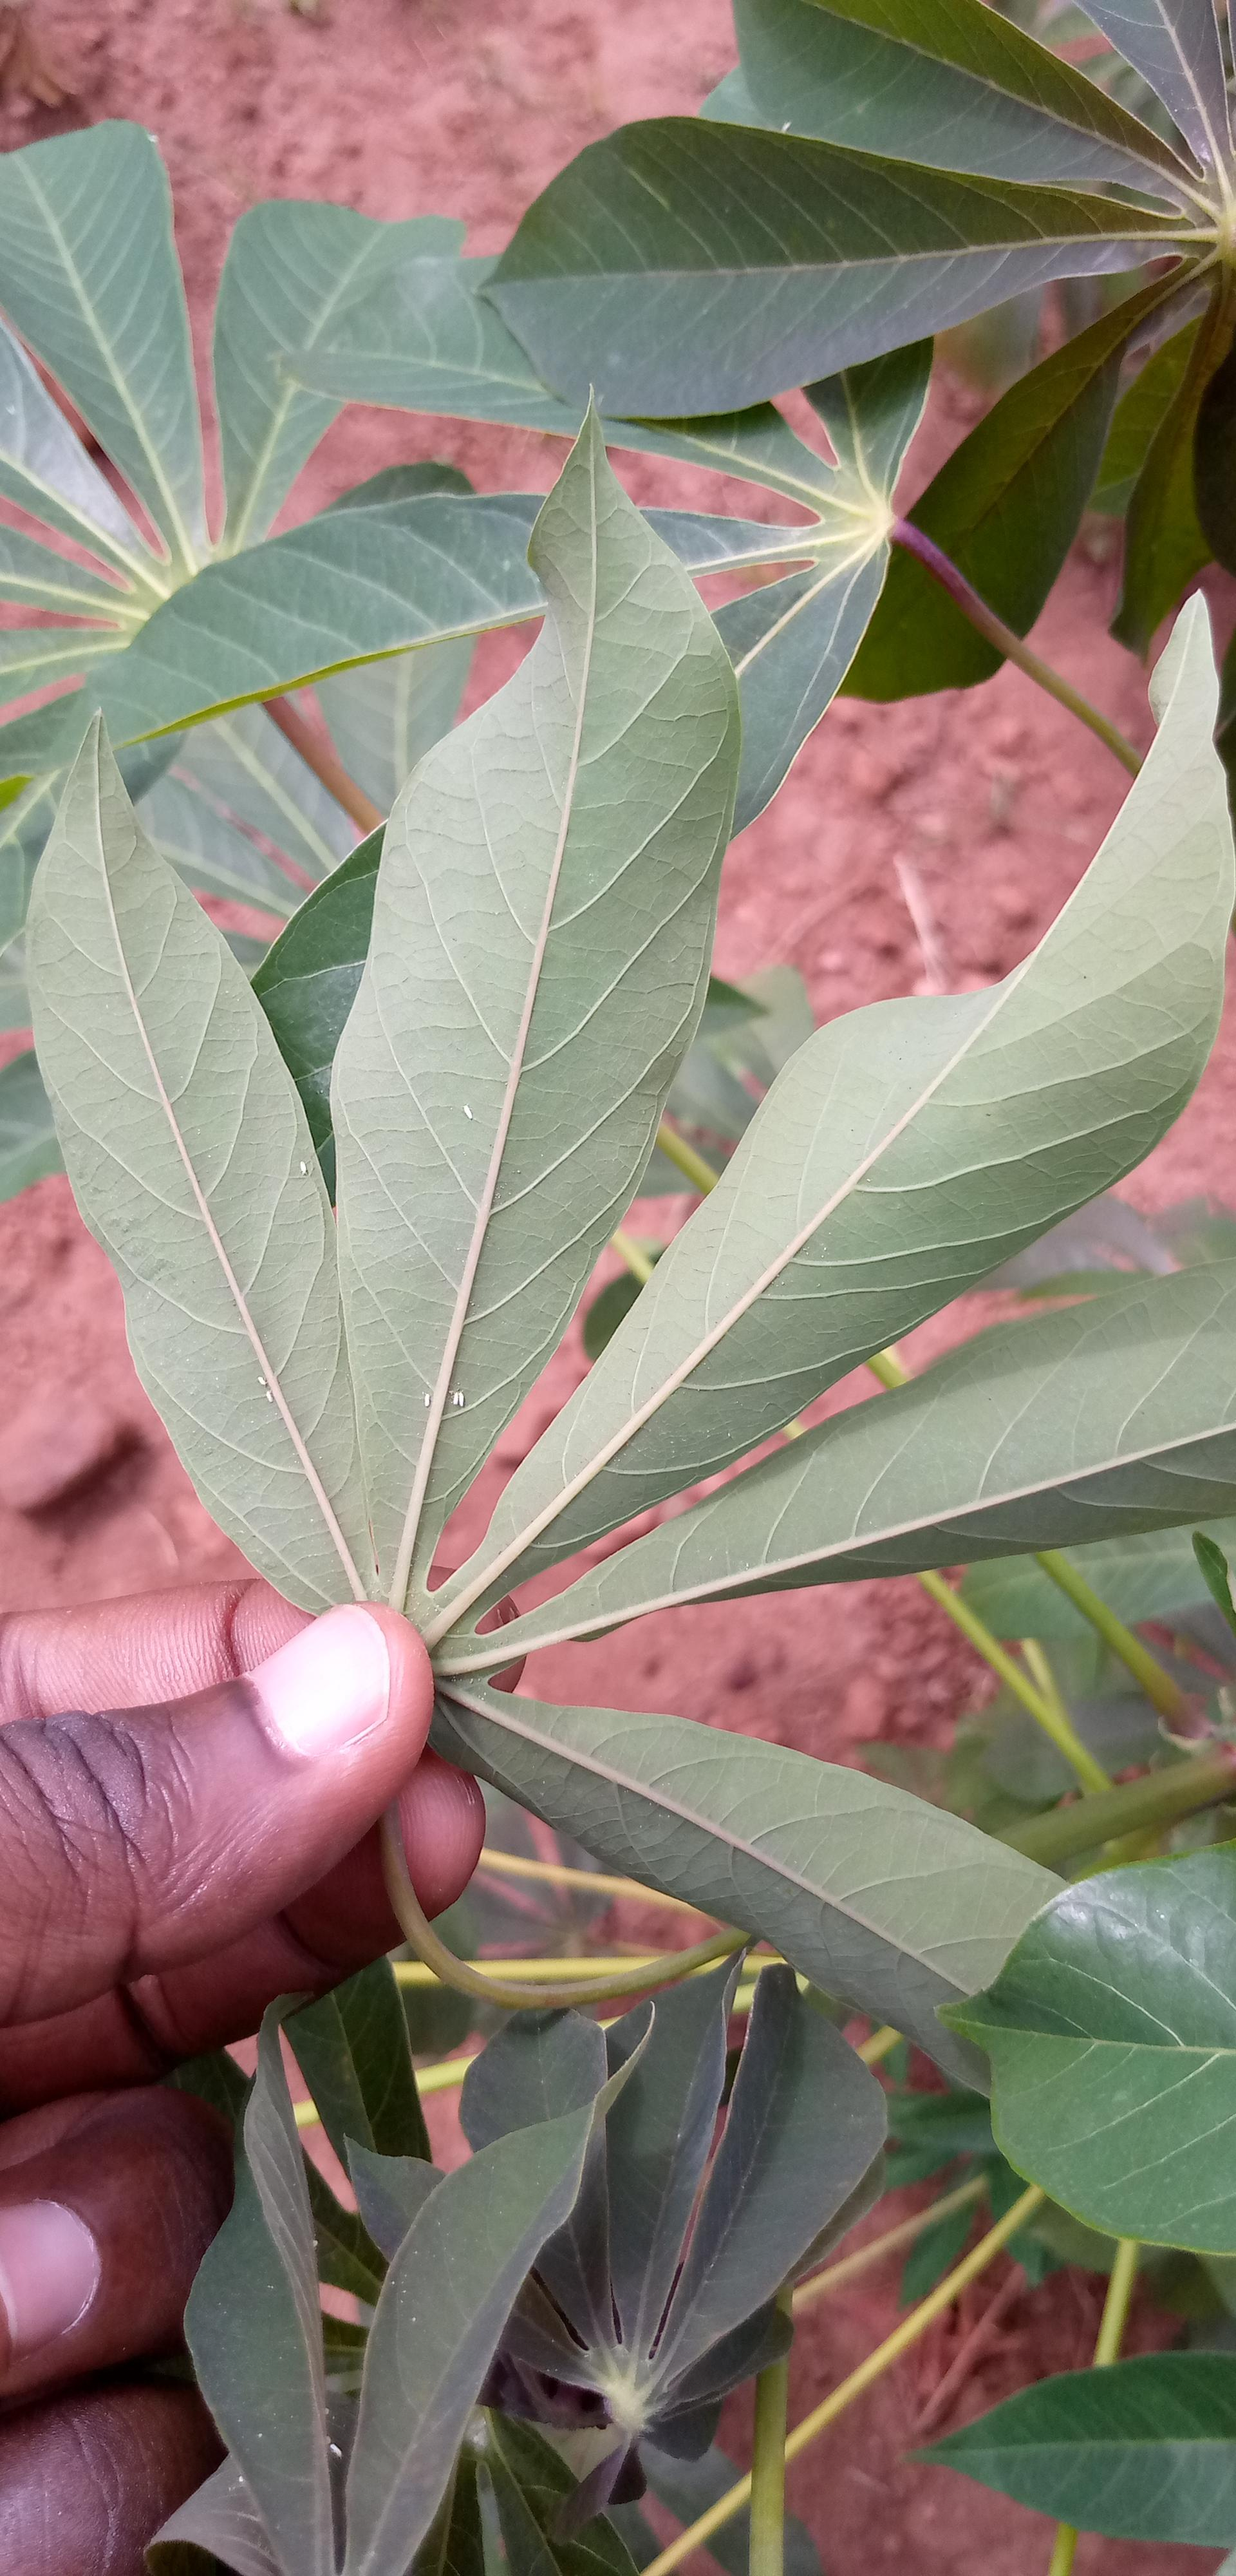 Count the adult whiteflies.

7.